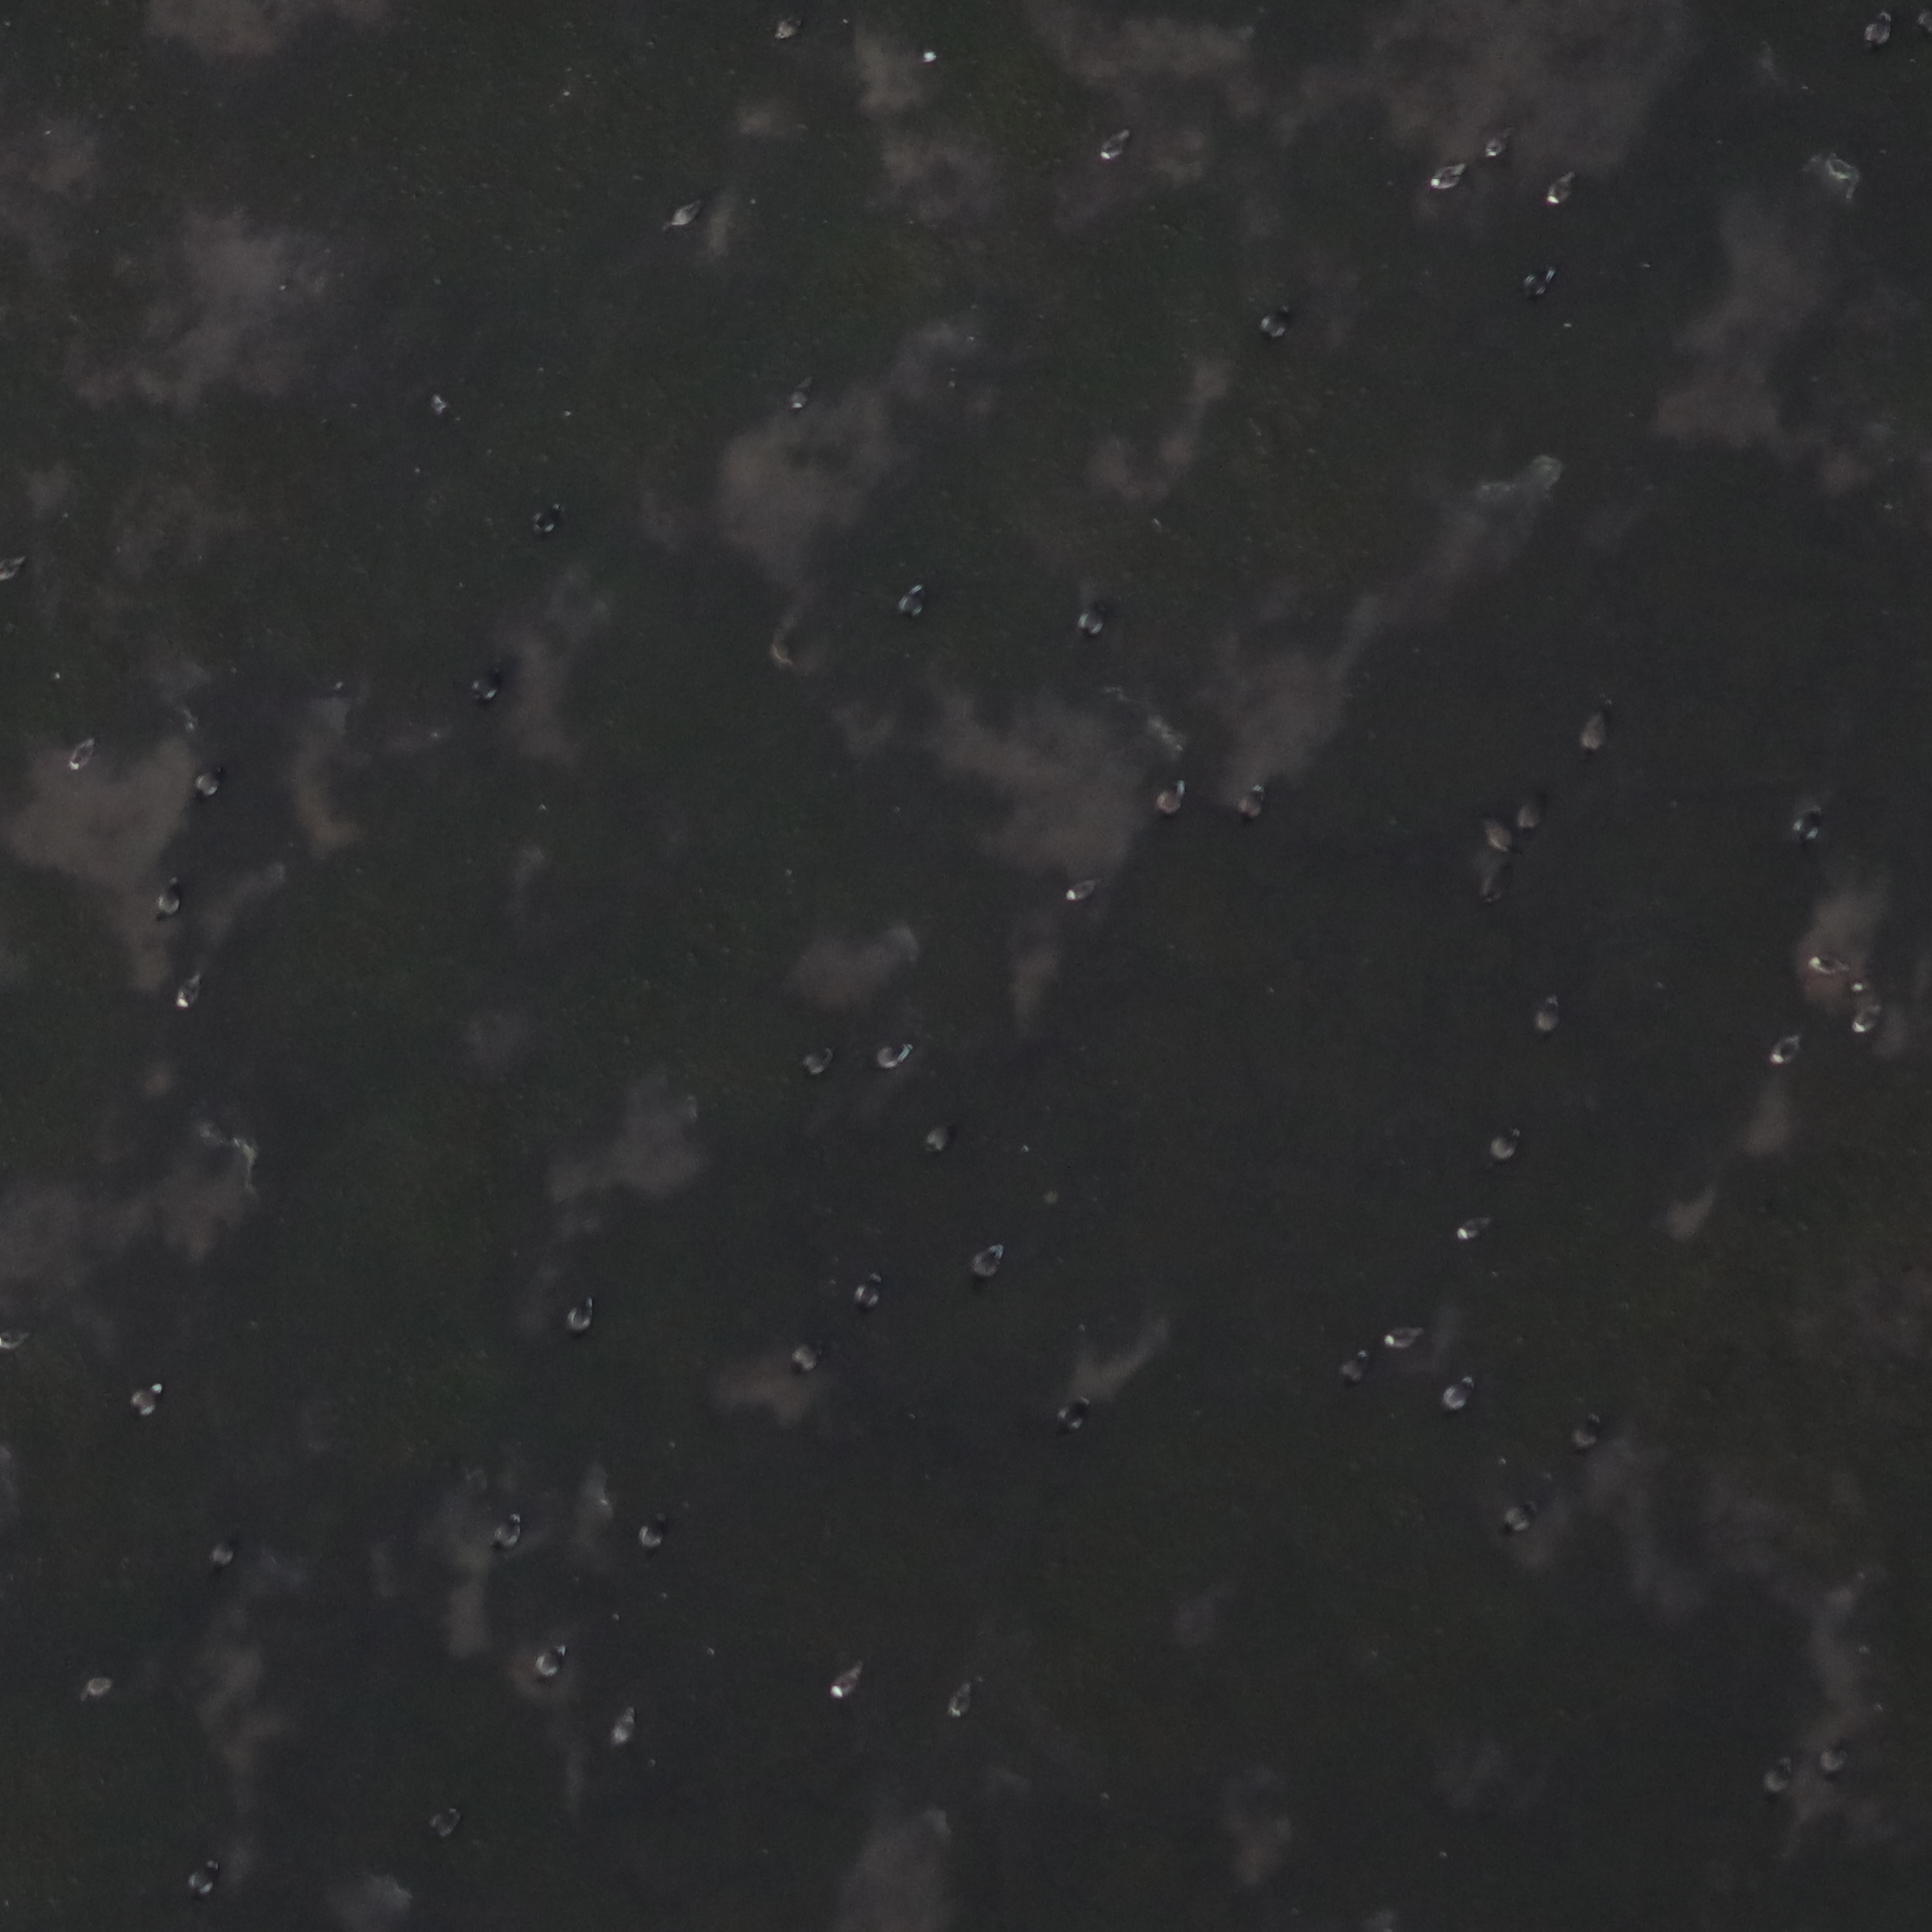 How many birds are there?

60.